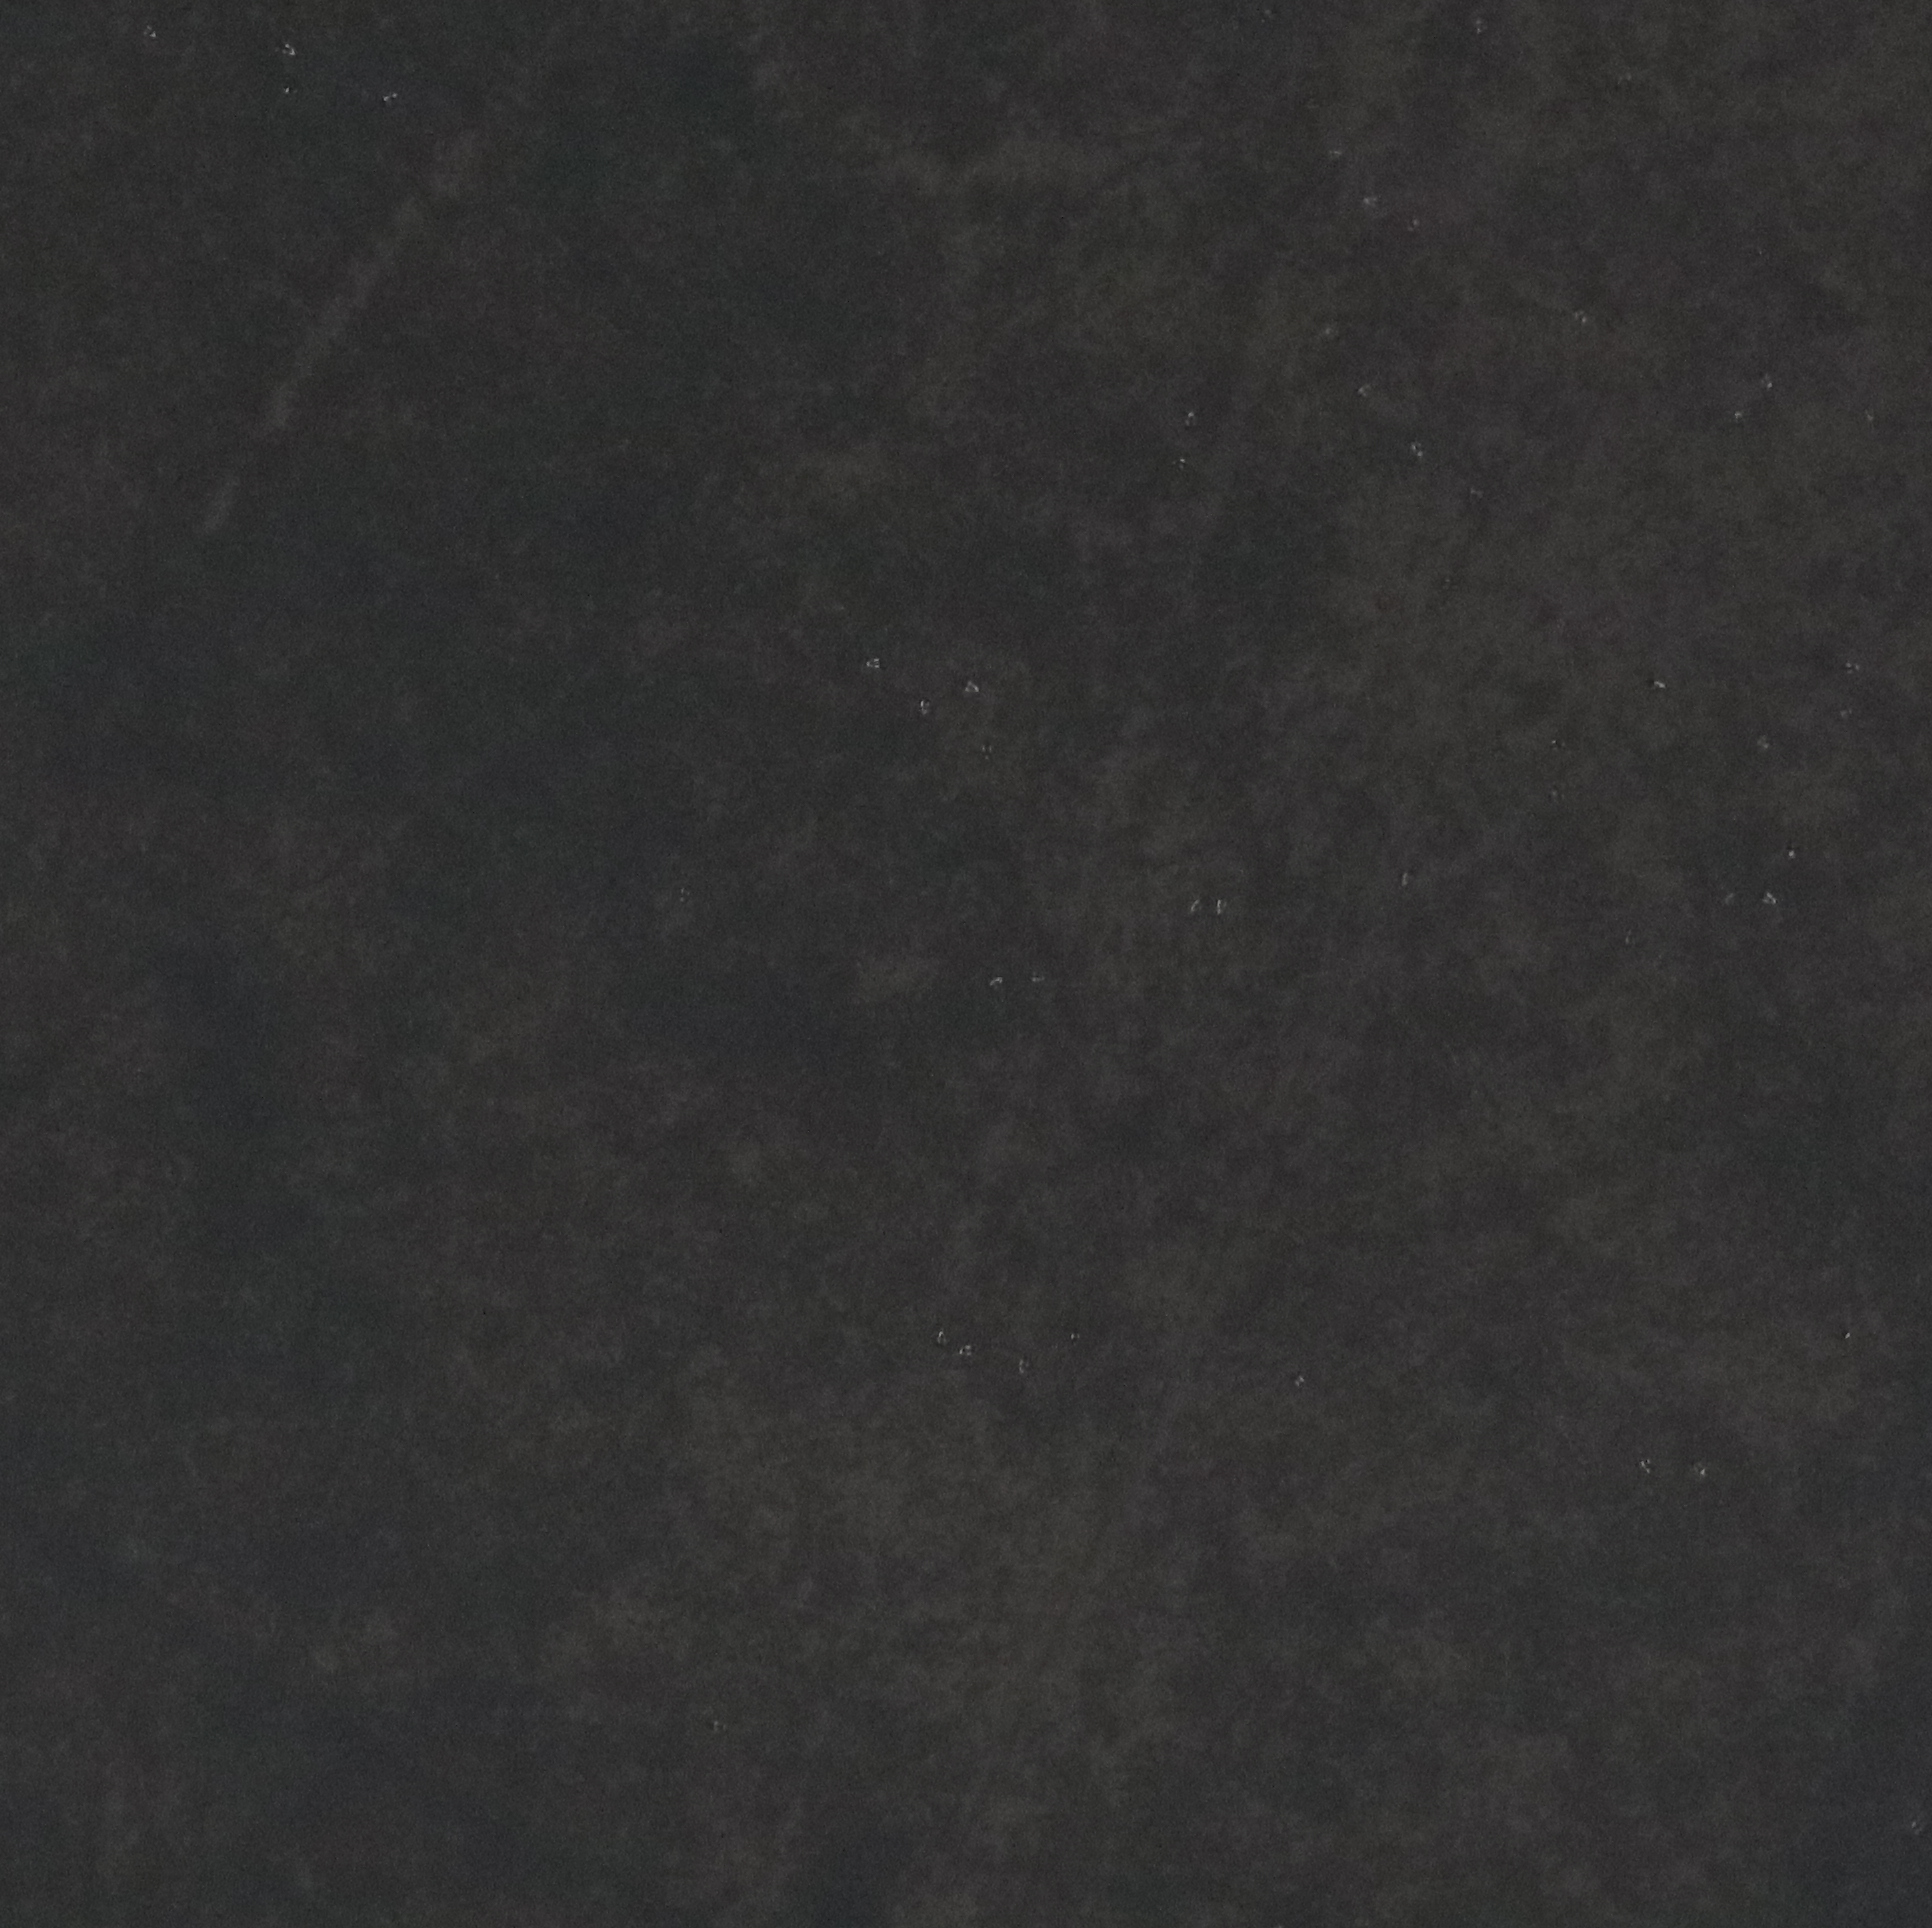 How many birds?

48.